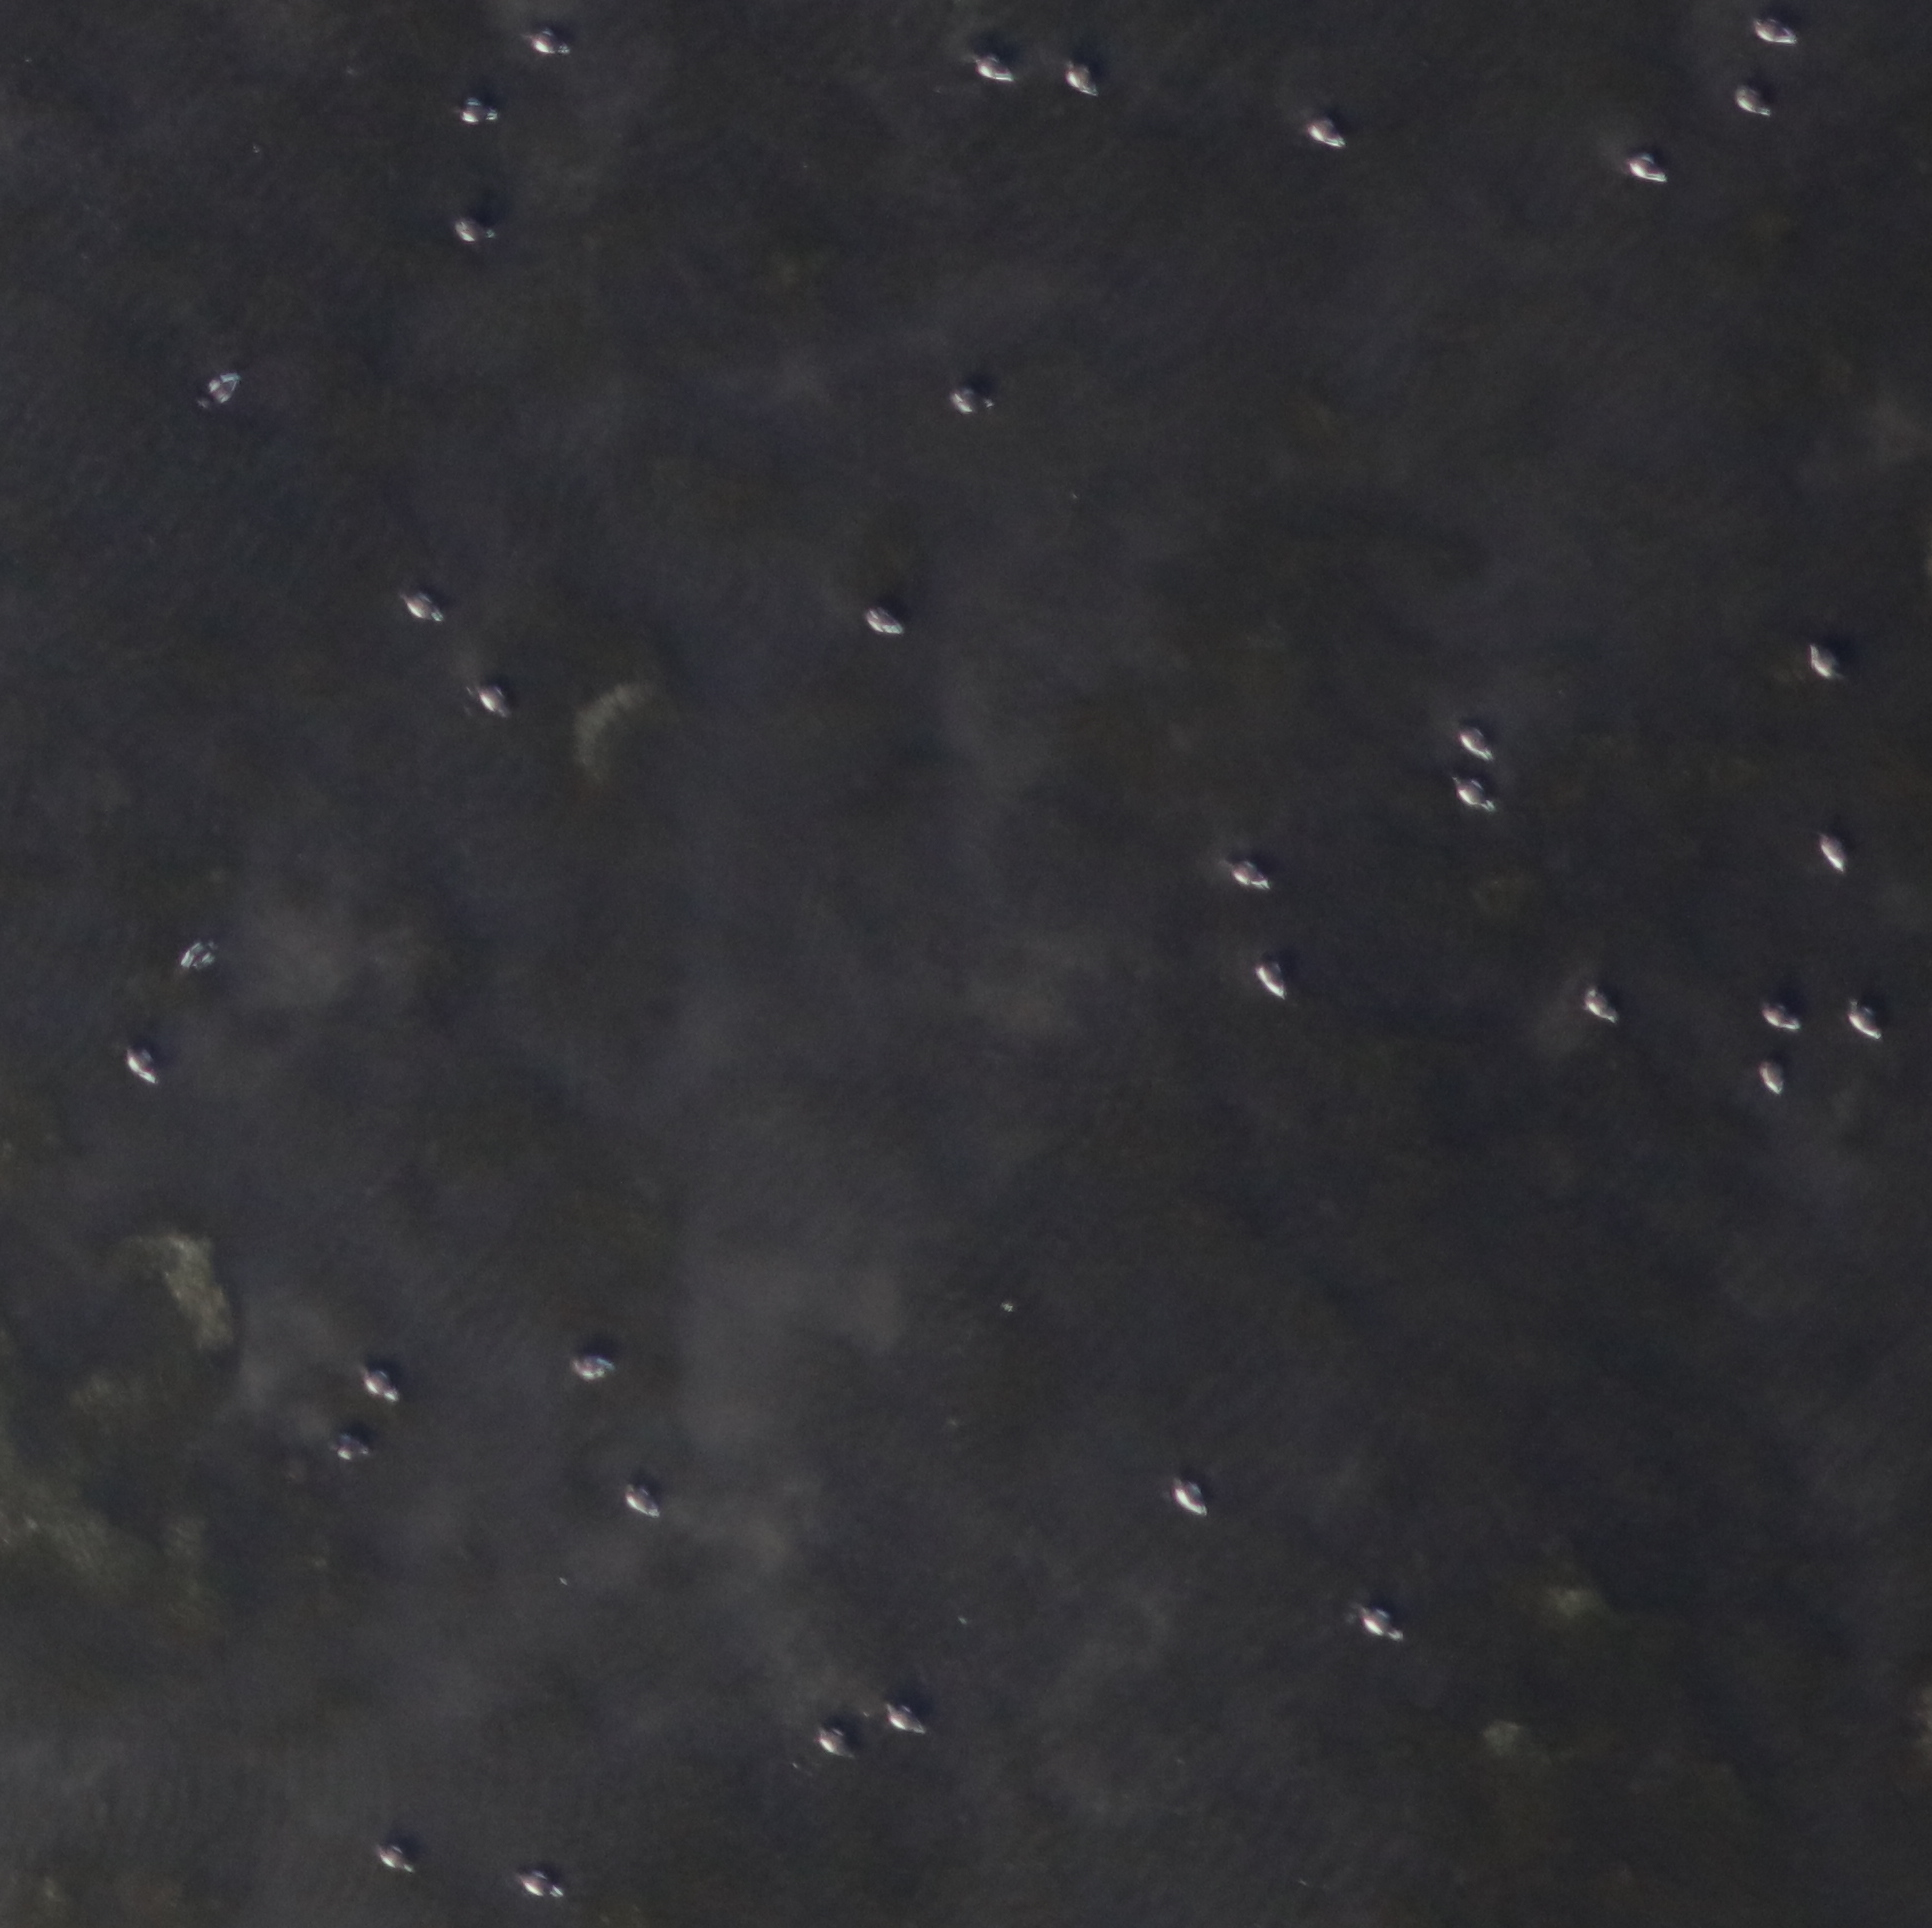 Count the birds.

36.